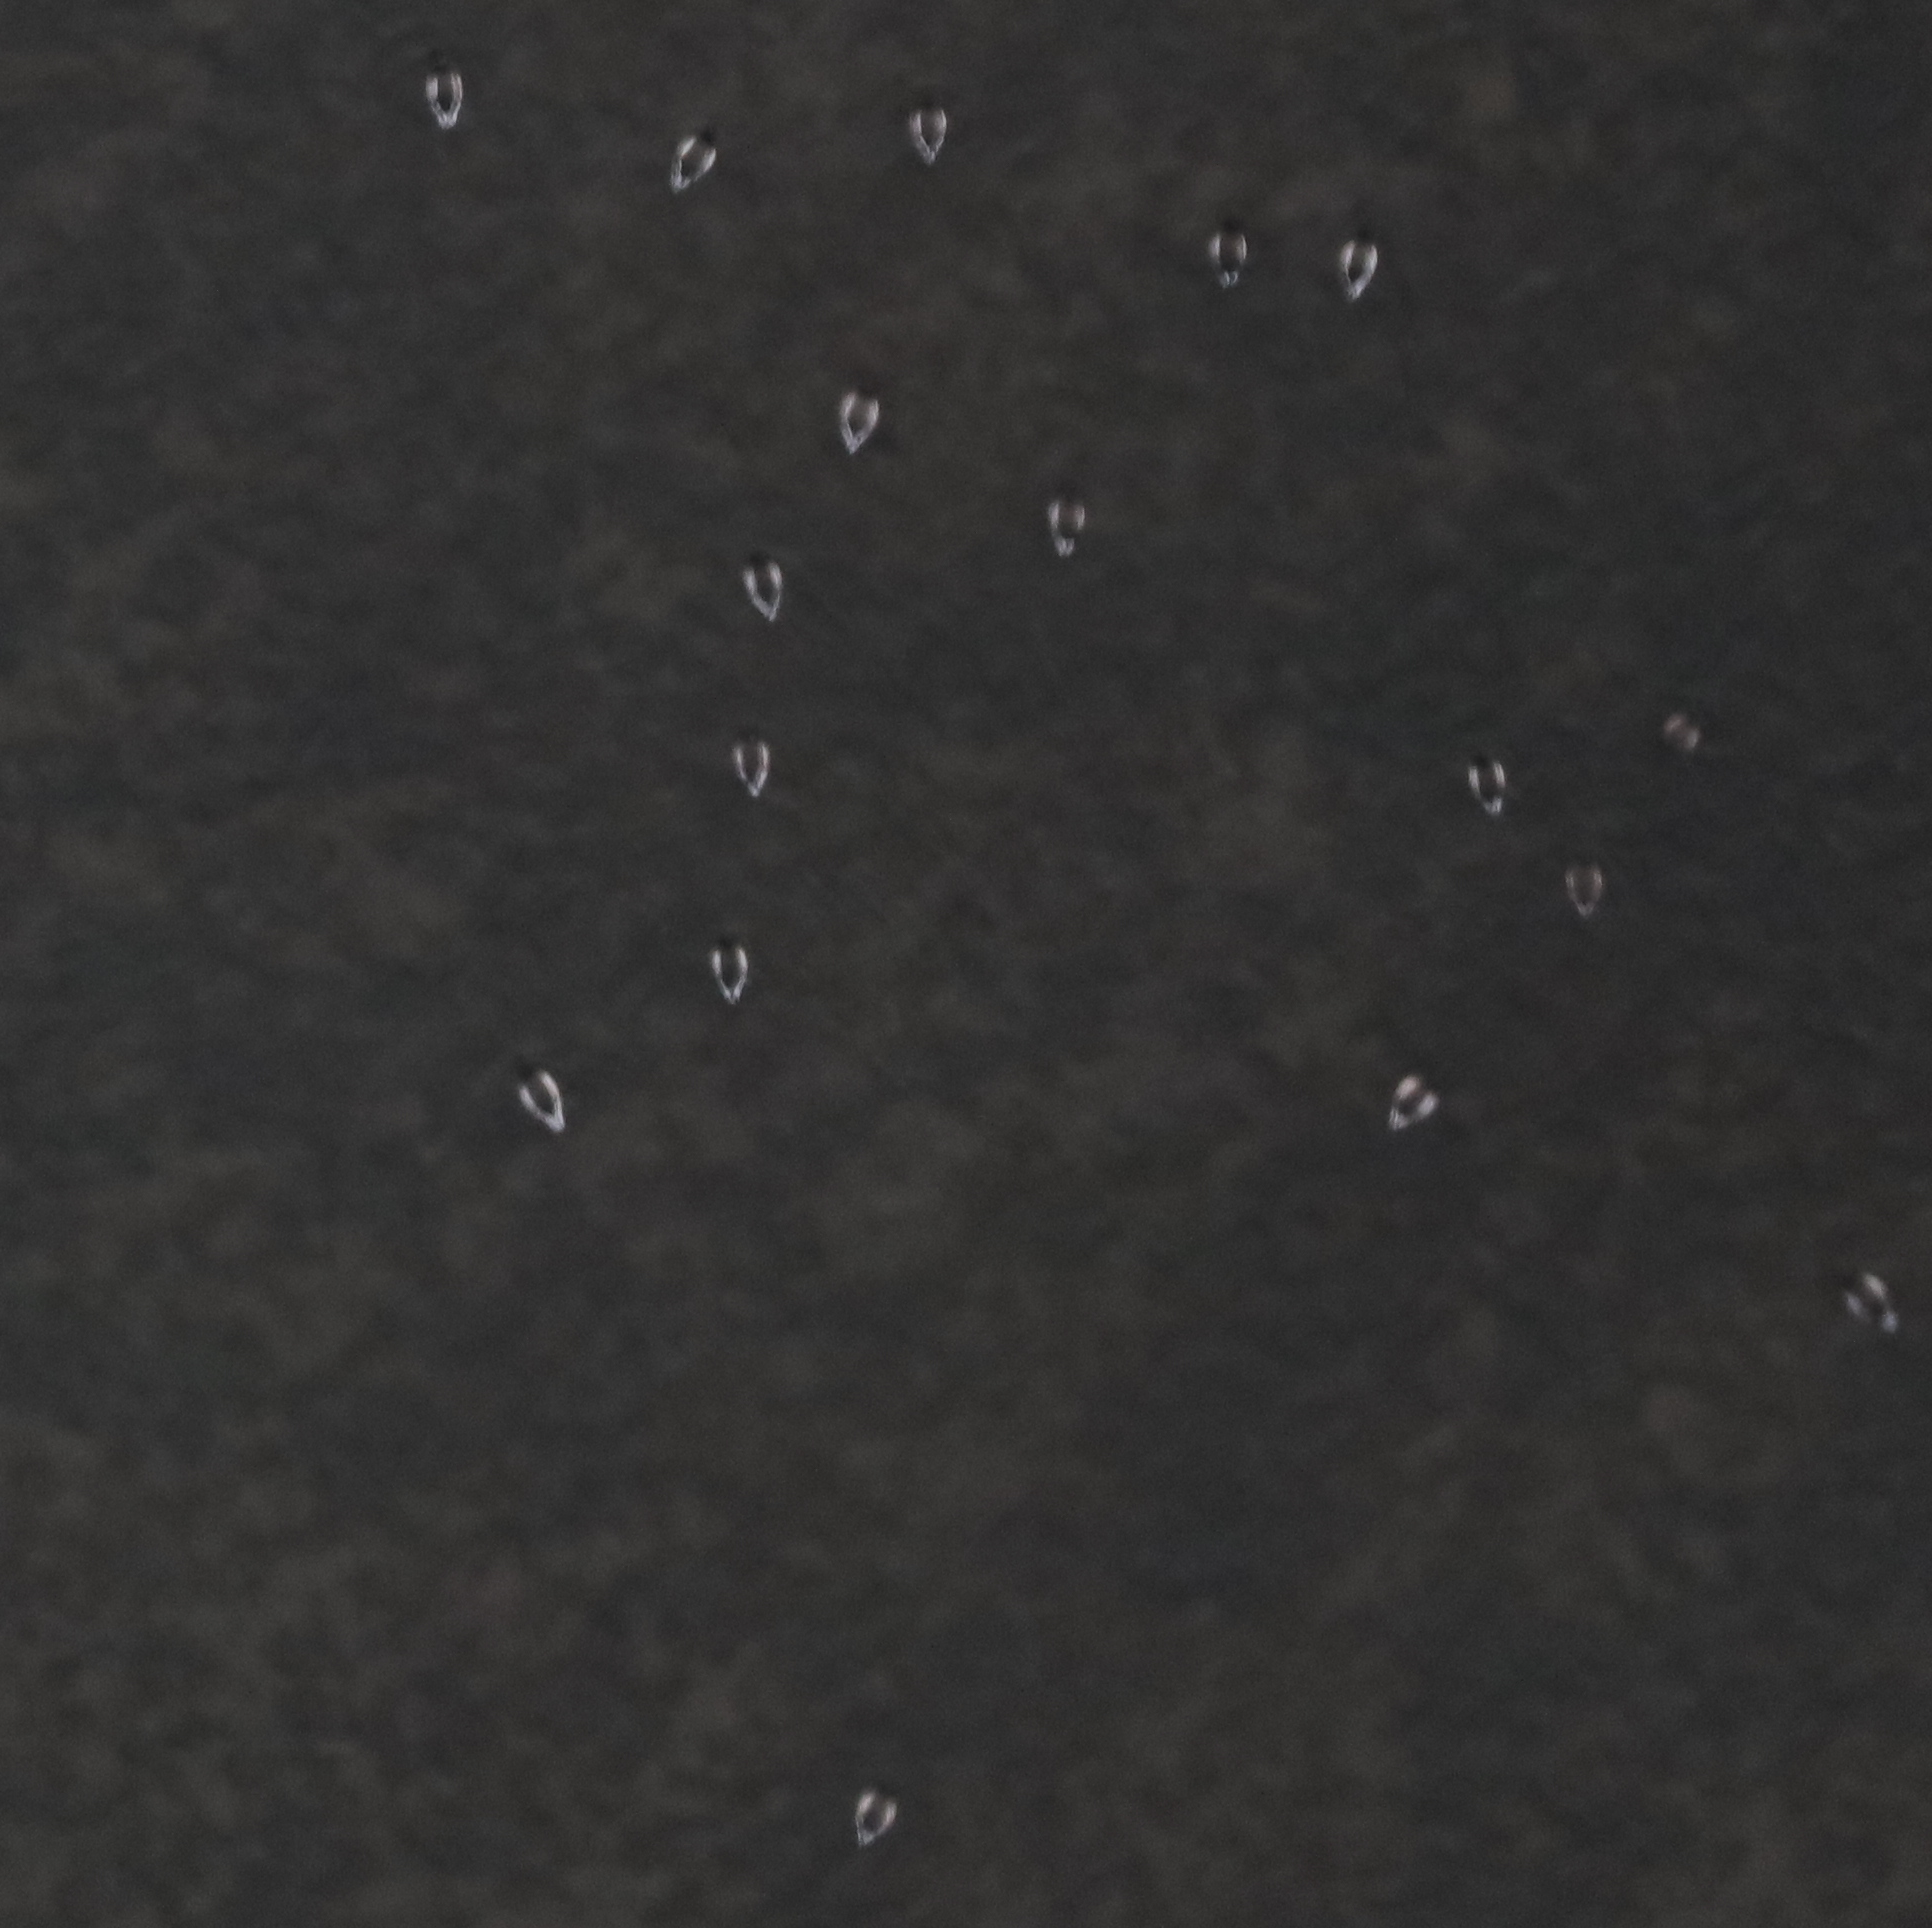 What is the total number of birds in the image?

17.